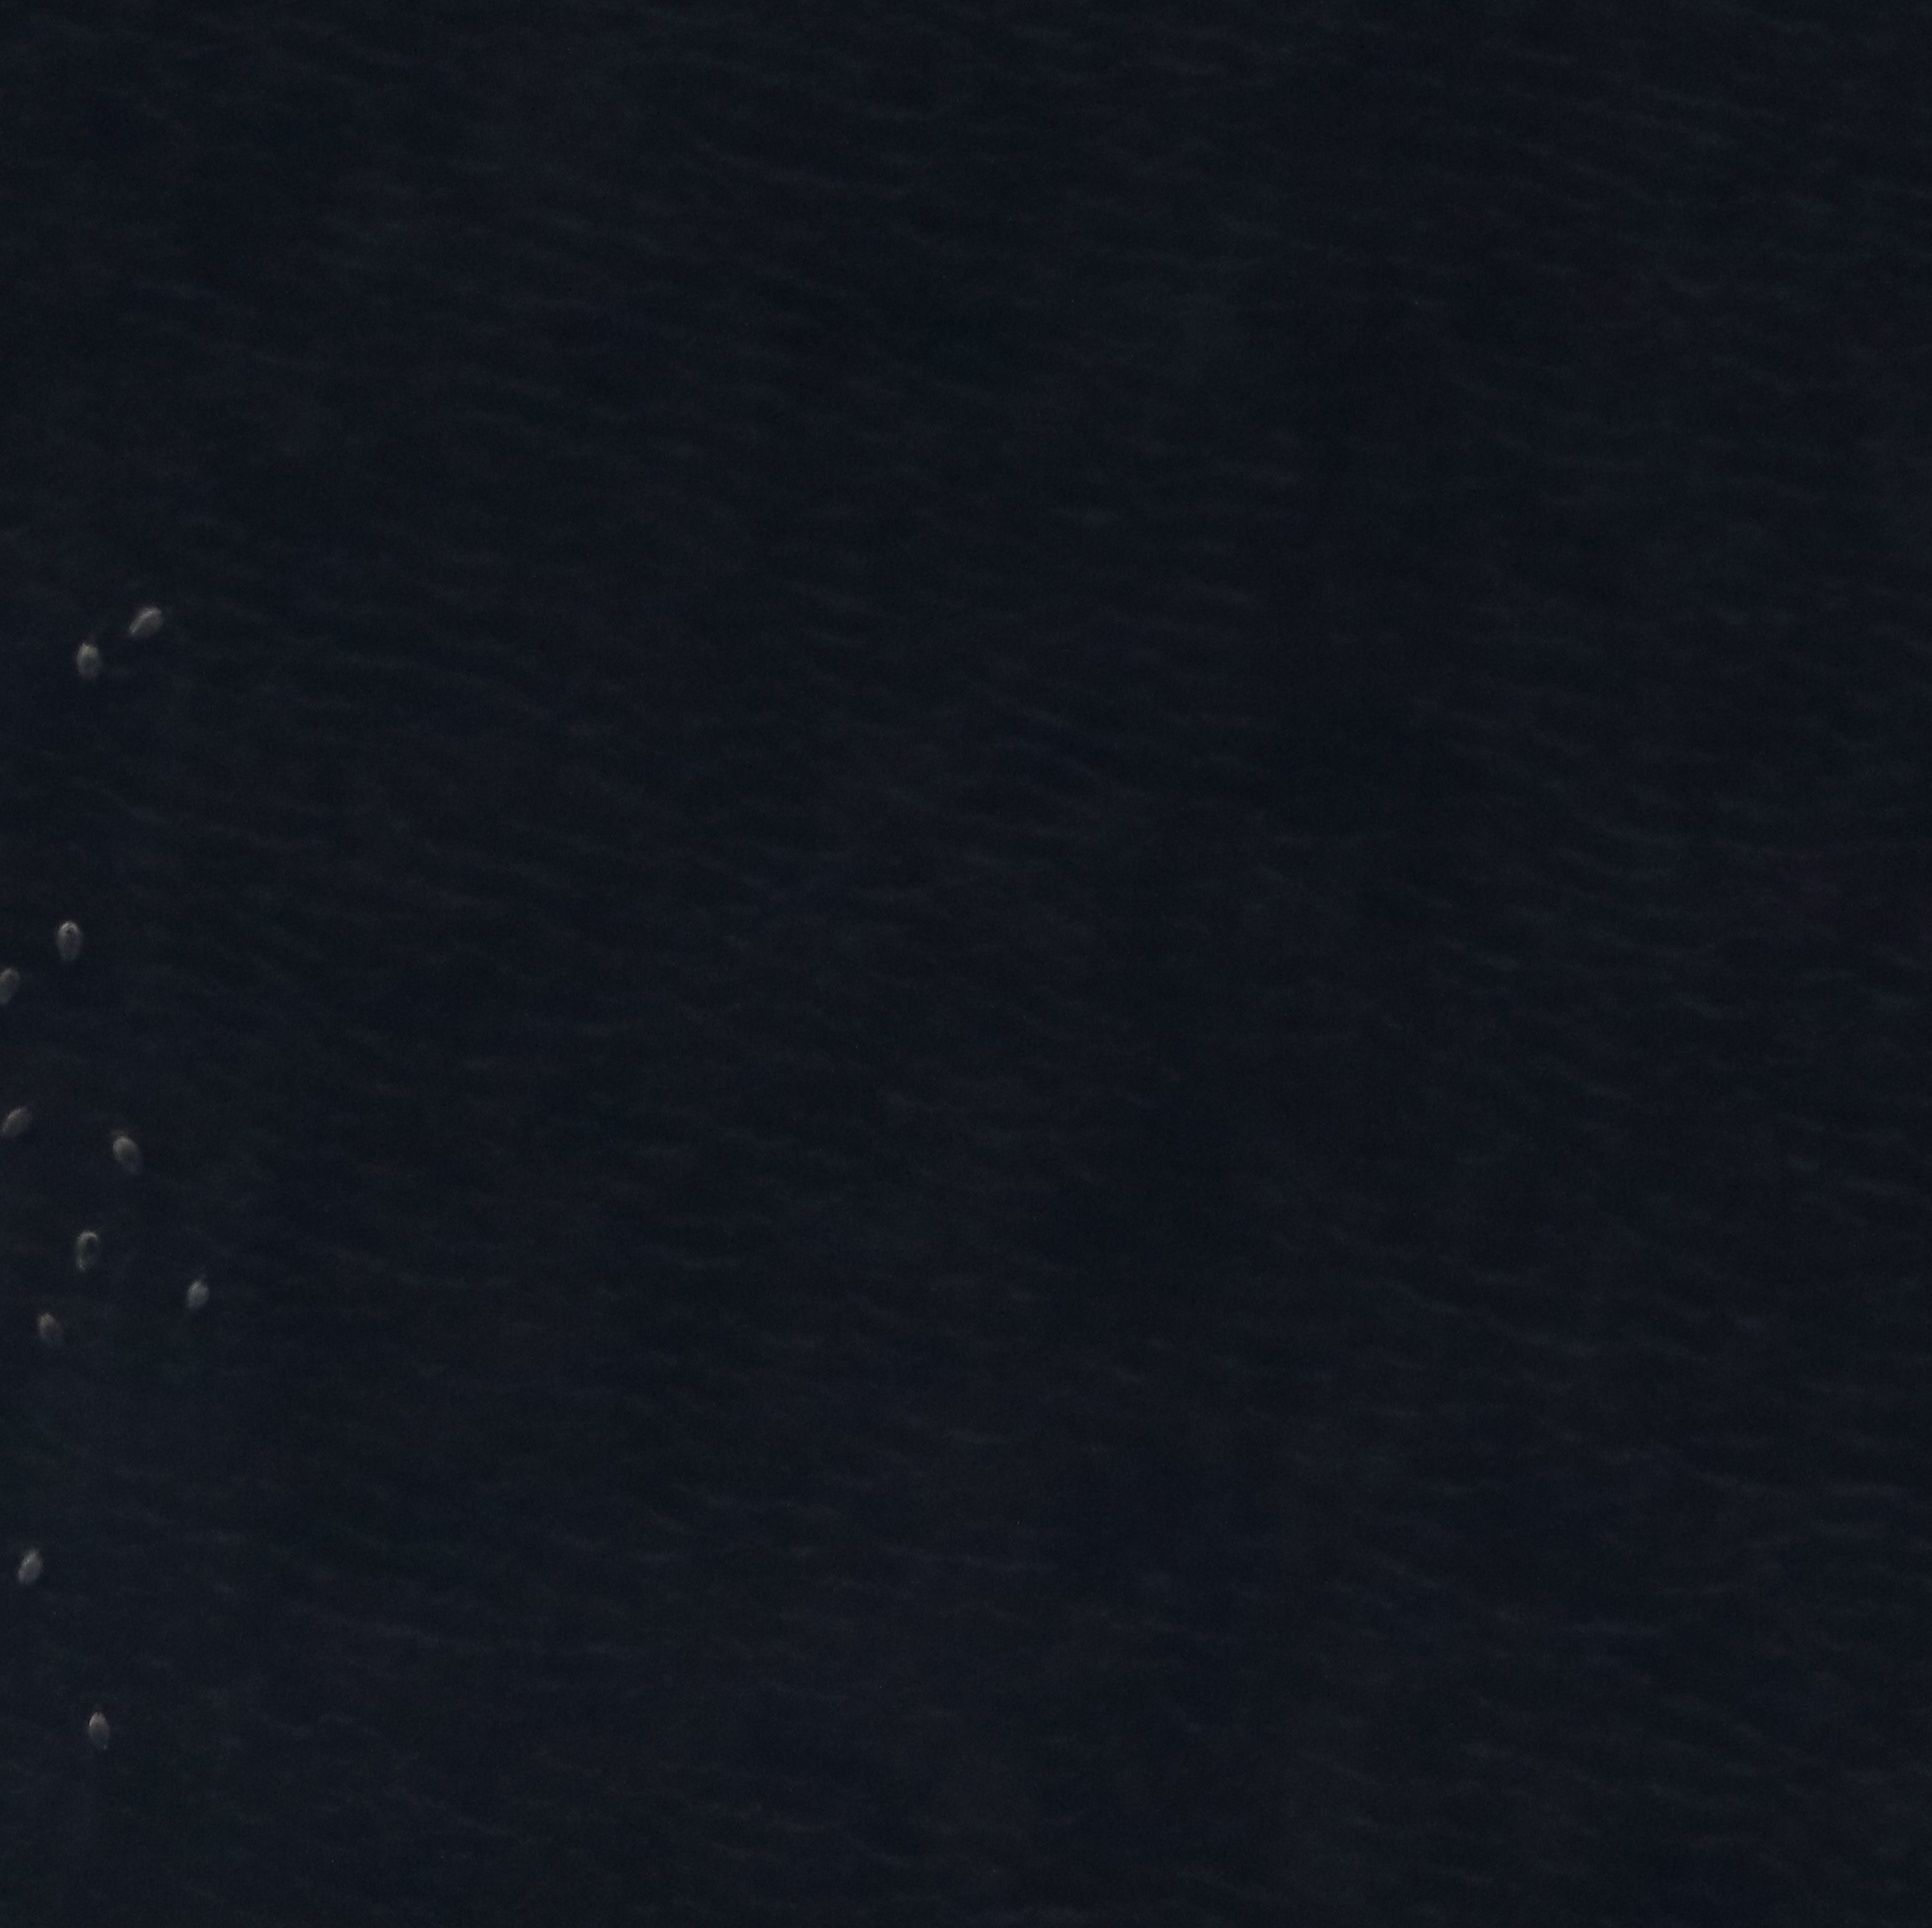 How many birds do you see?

11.